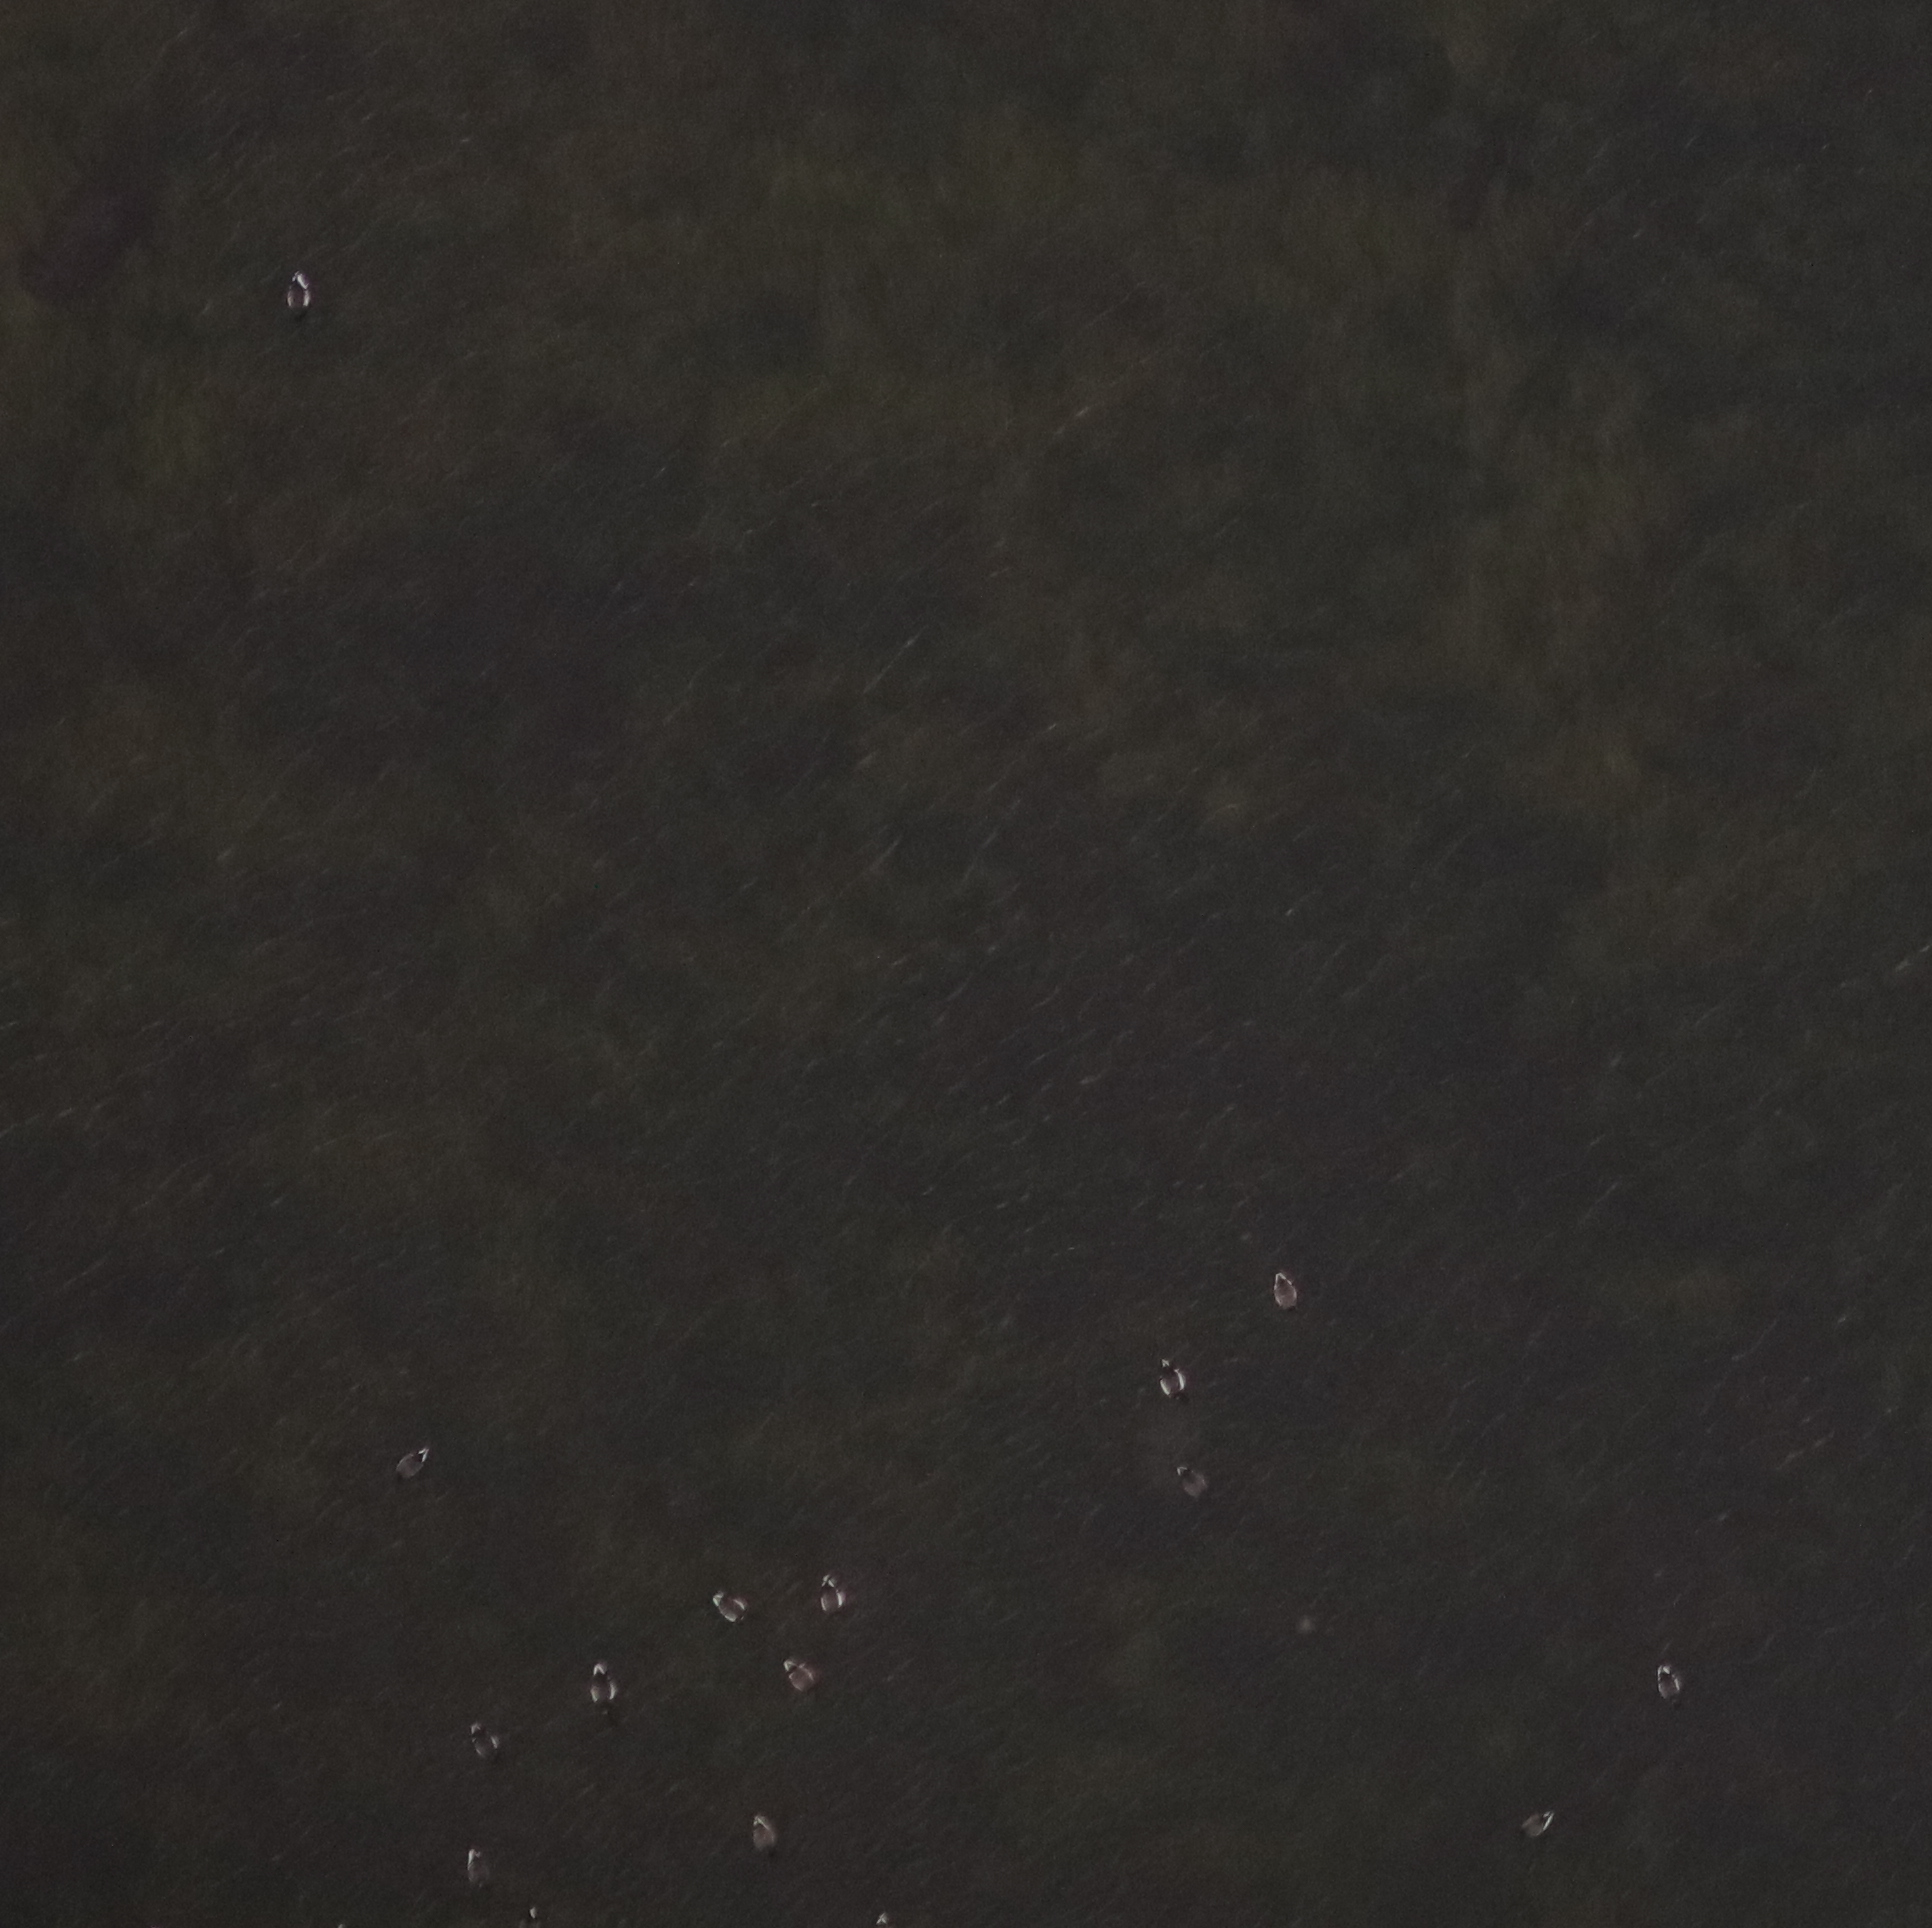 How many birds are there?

14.